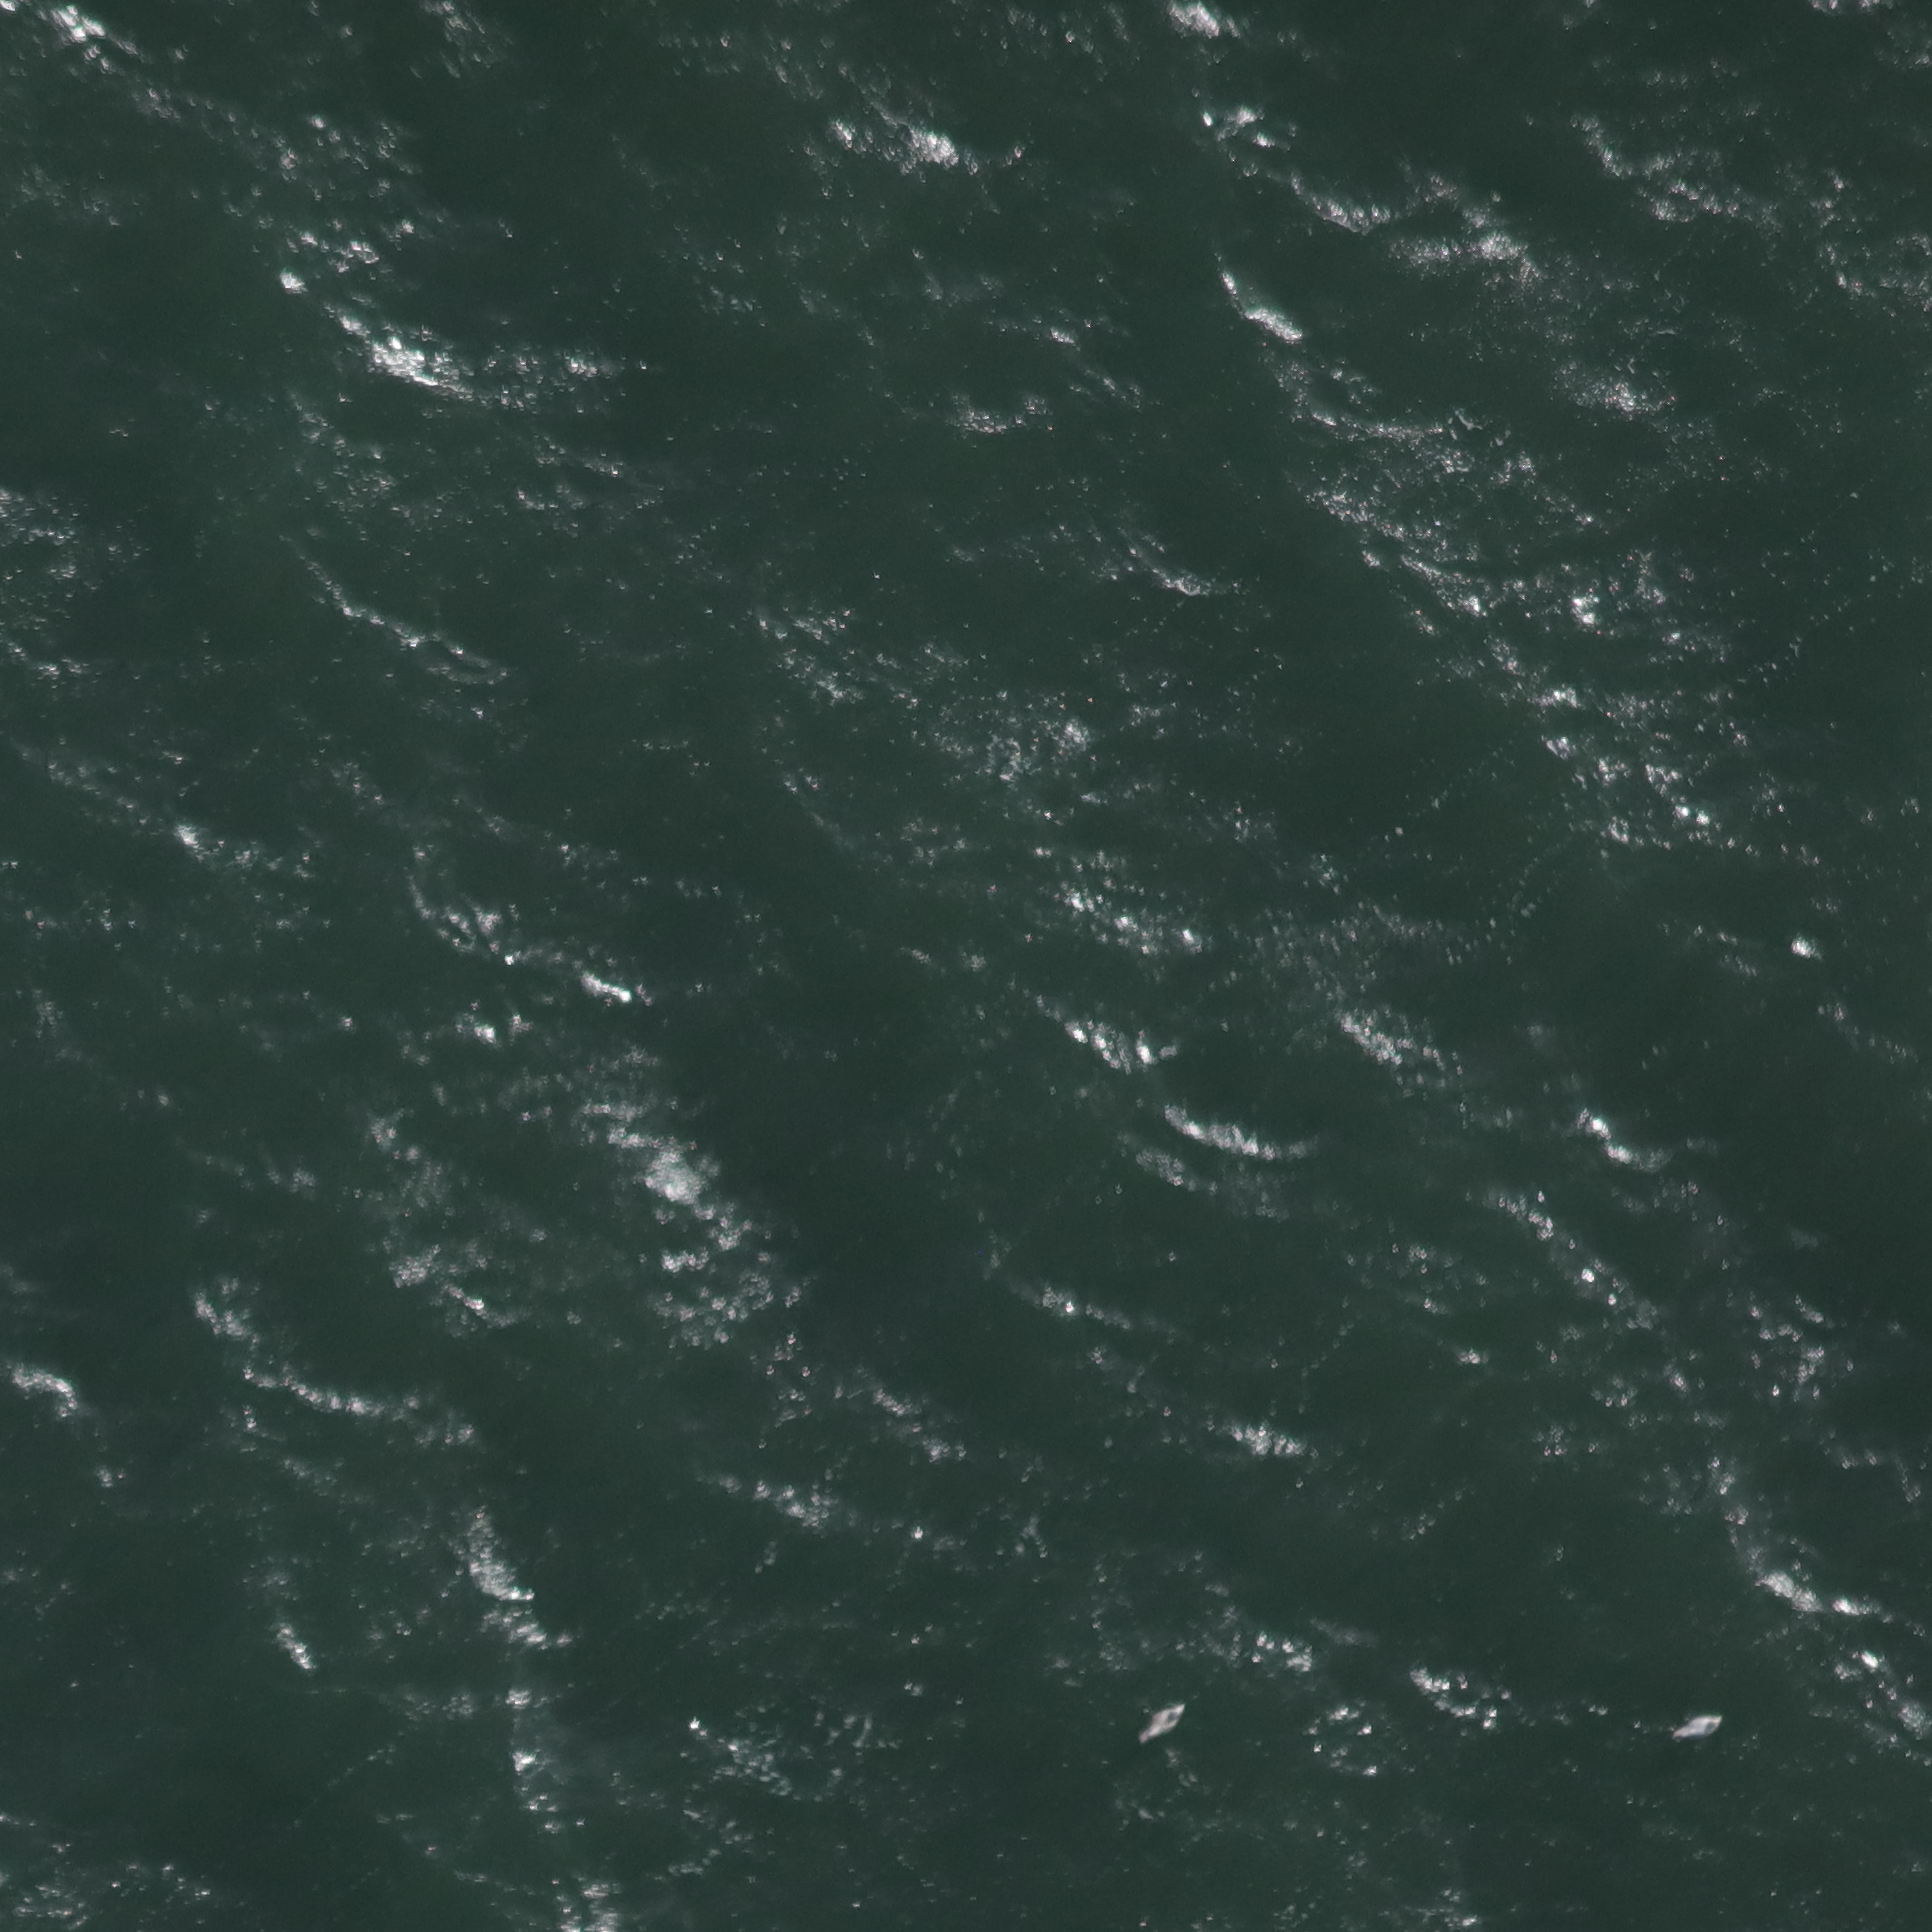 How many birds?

2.